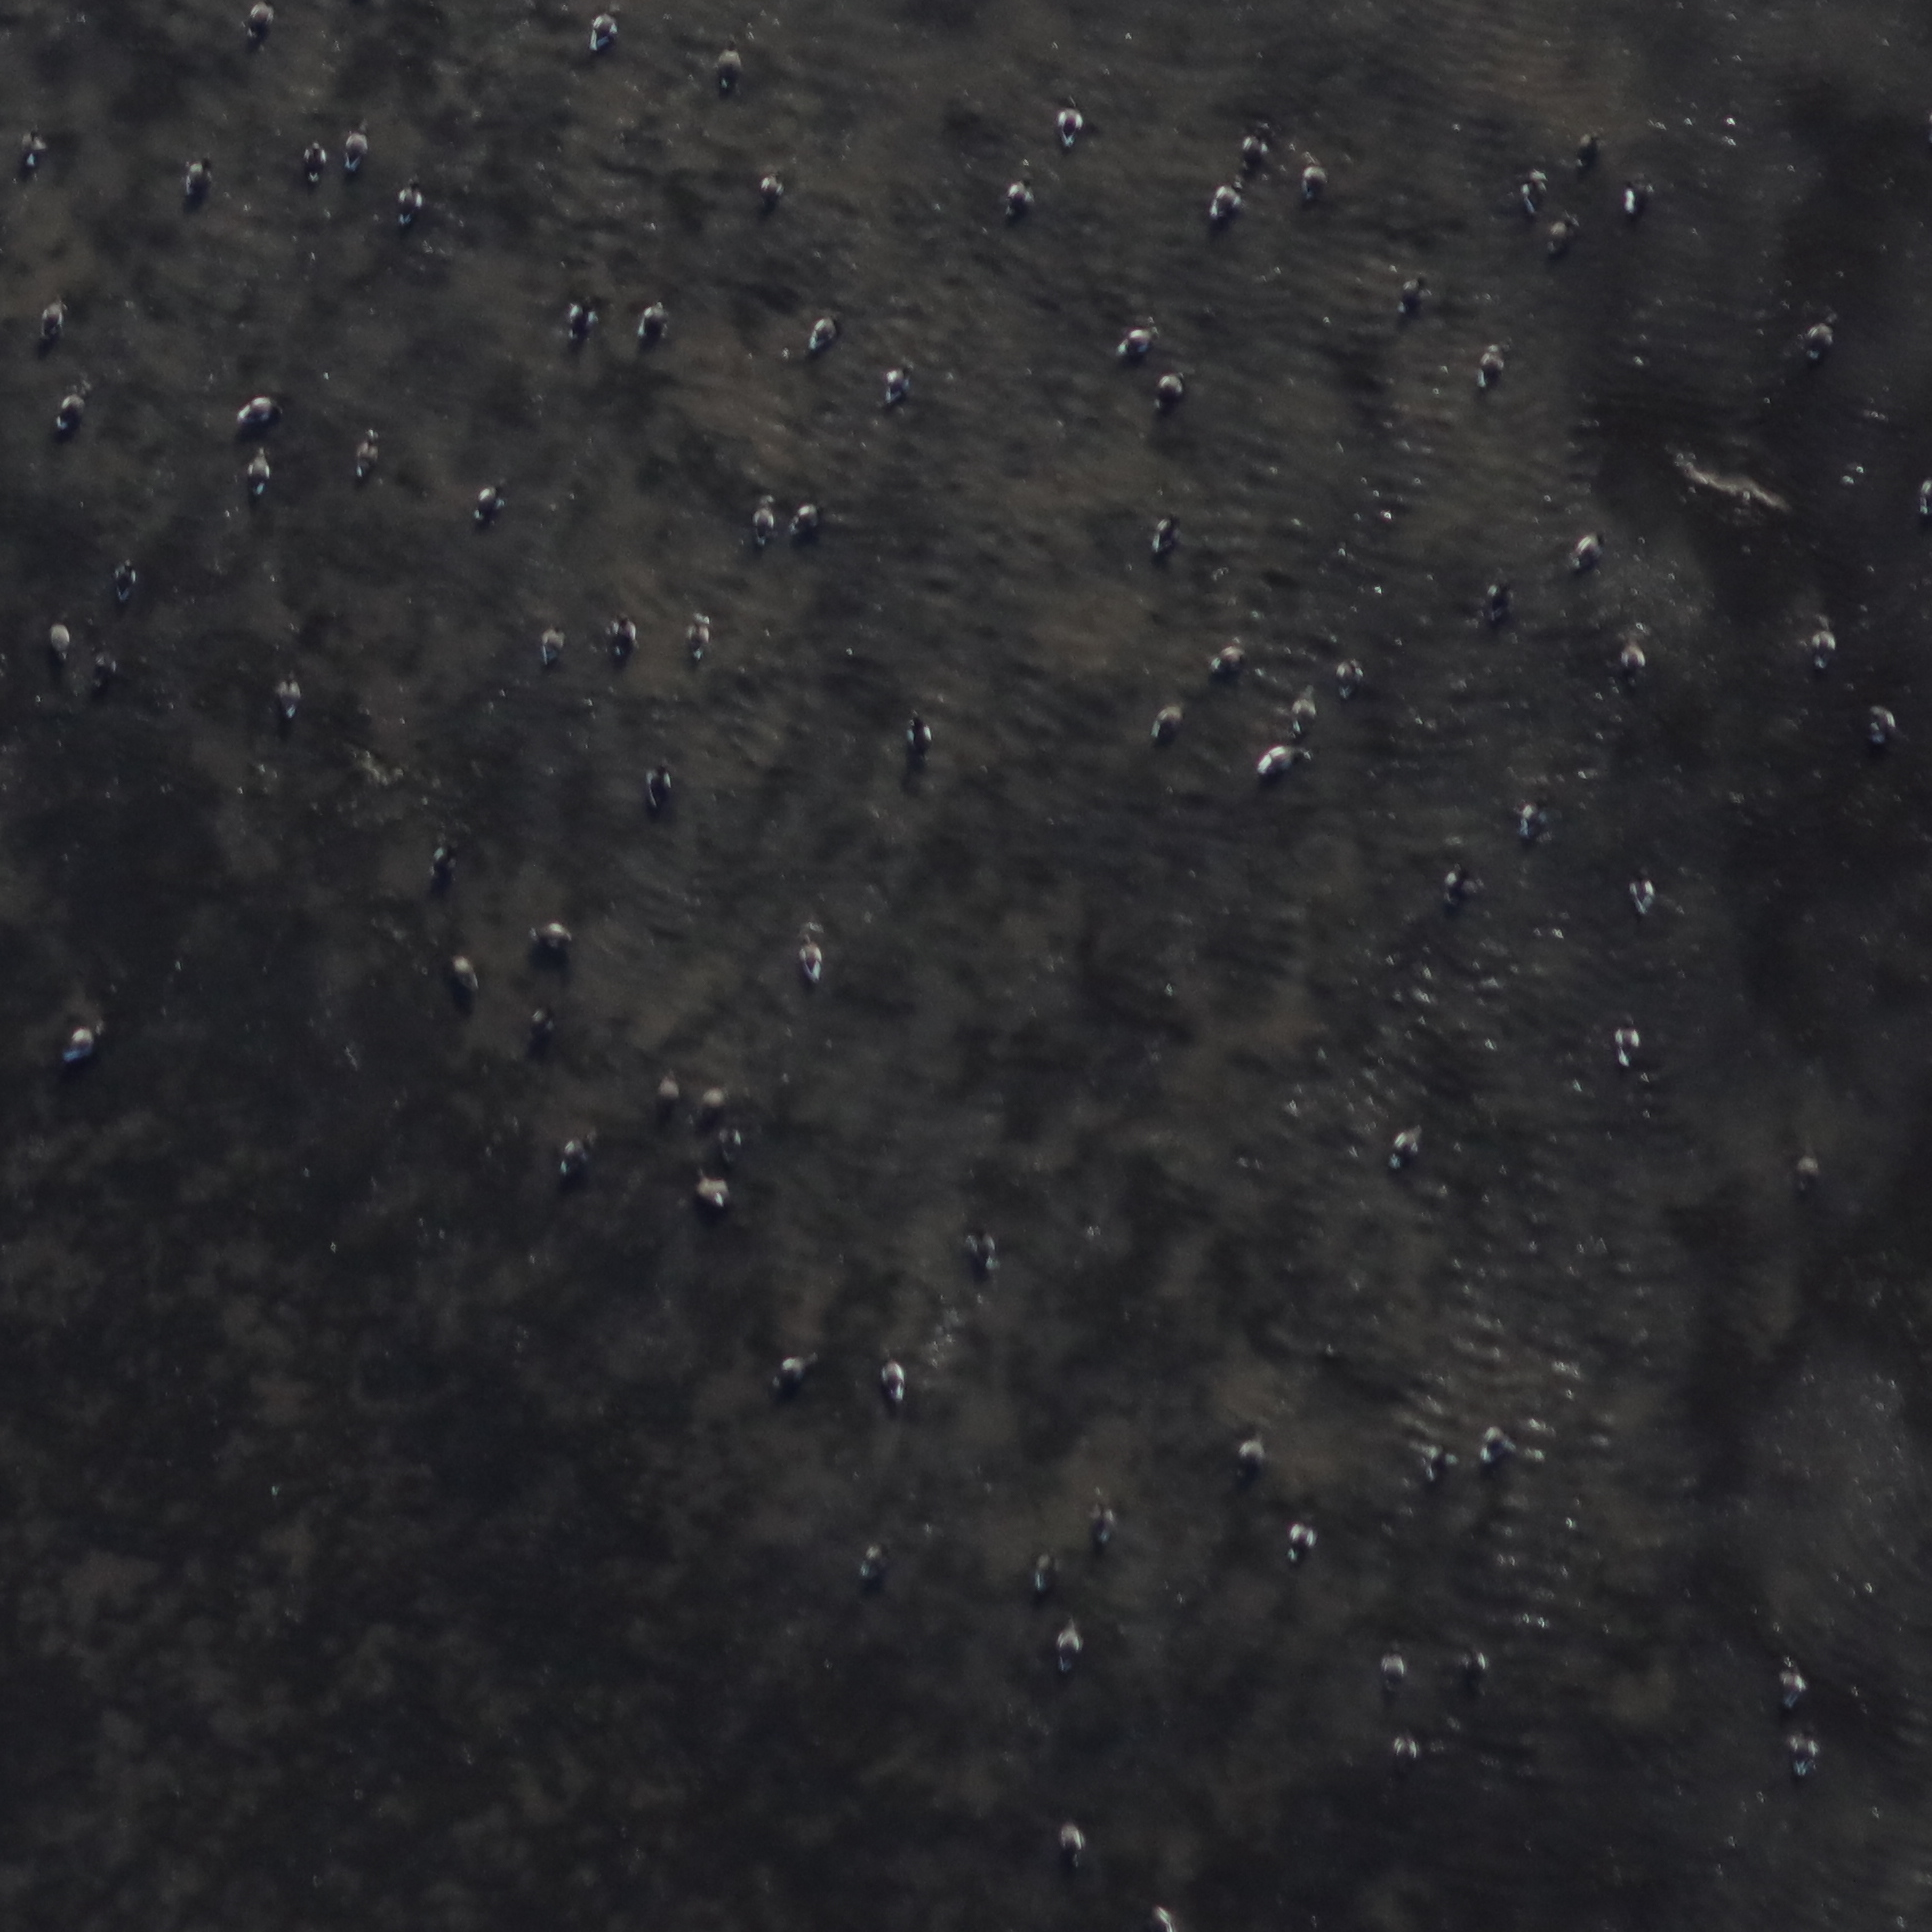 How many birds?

89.